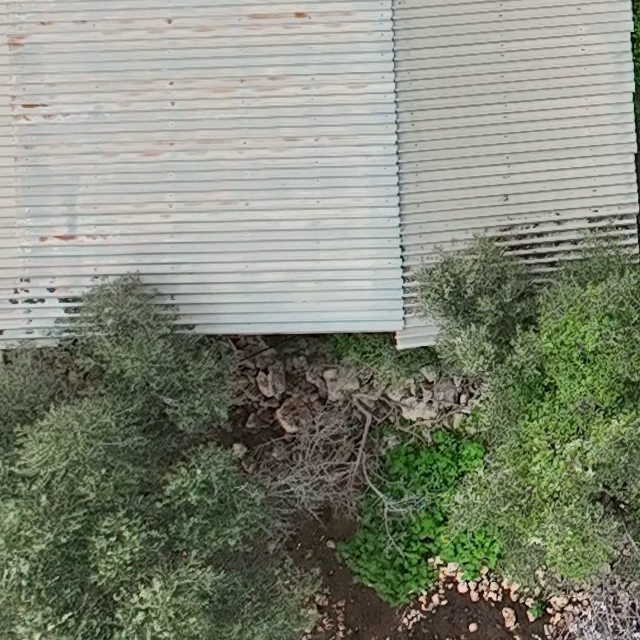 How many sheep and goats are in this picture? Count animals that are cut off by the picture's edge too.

0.